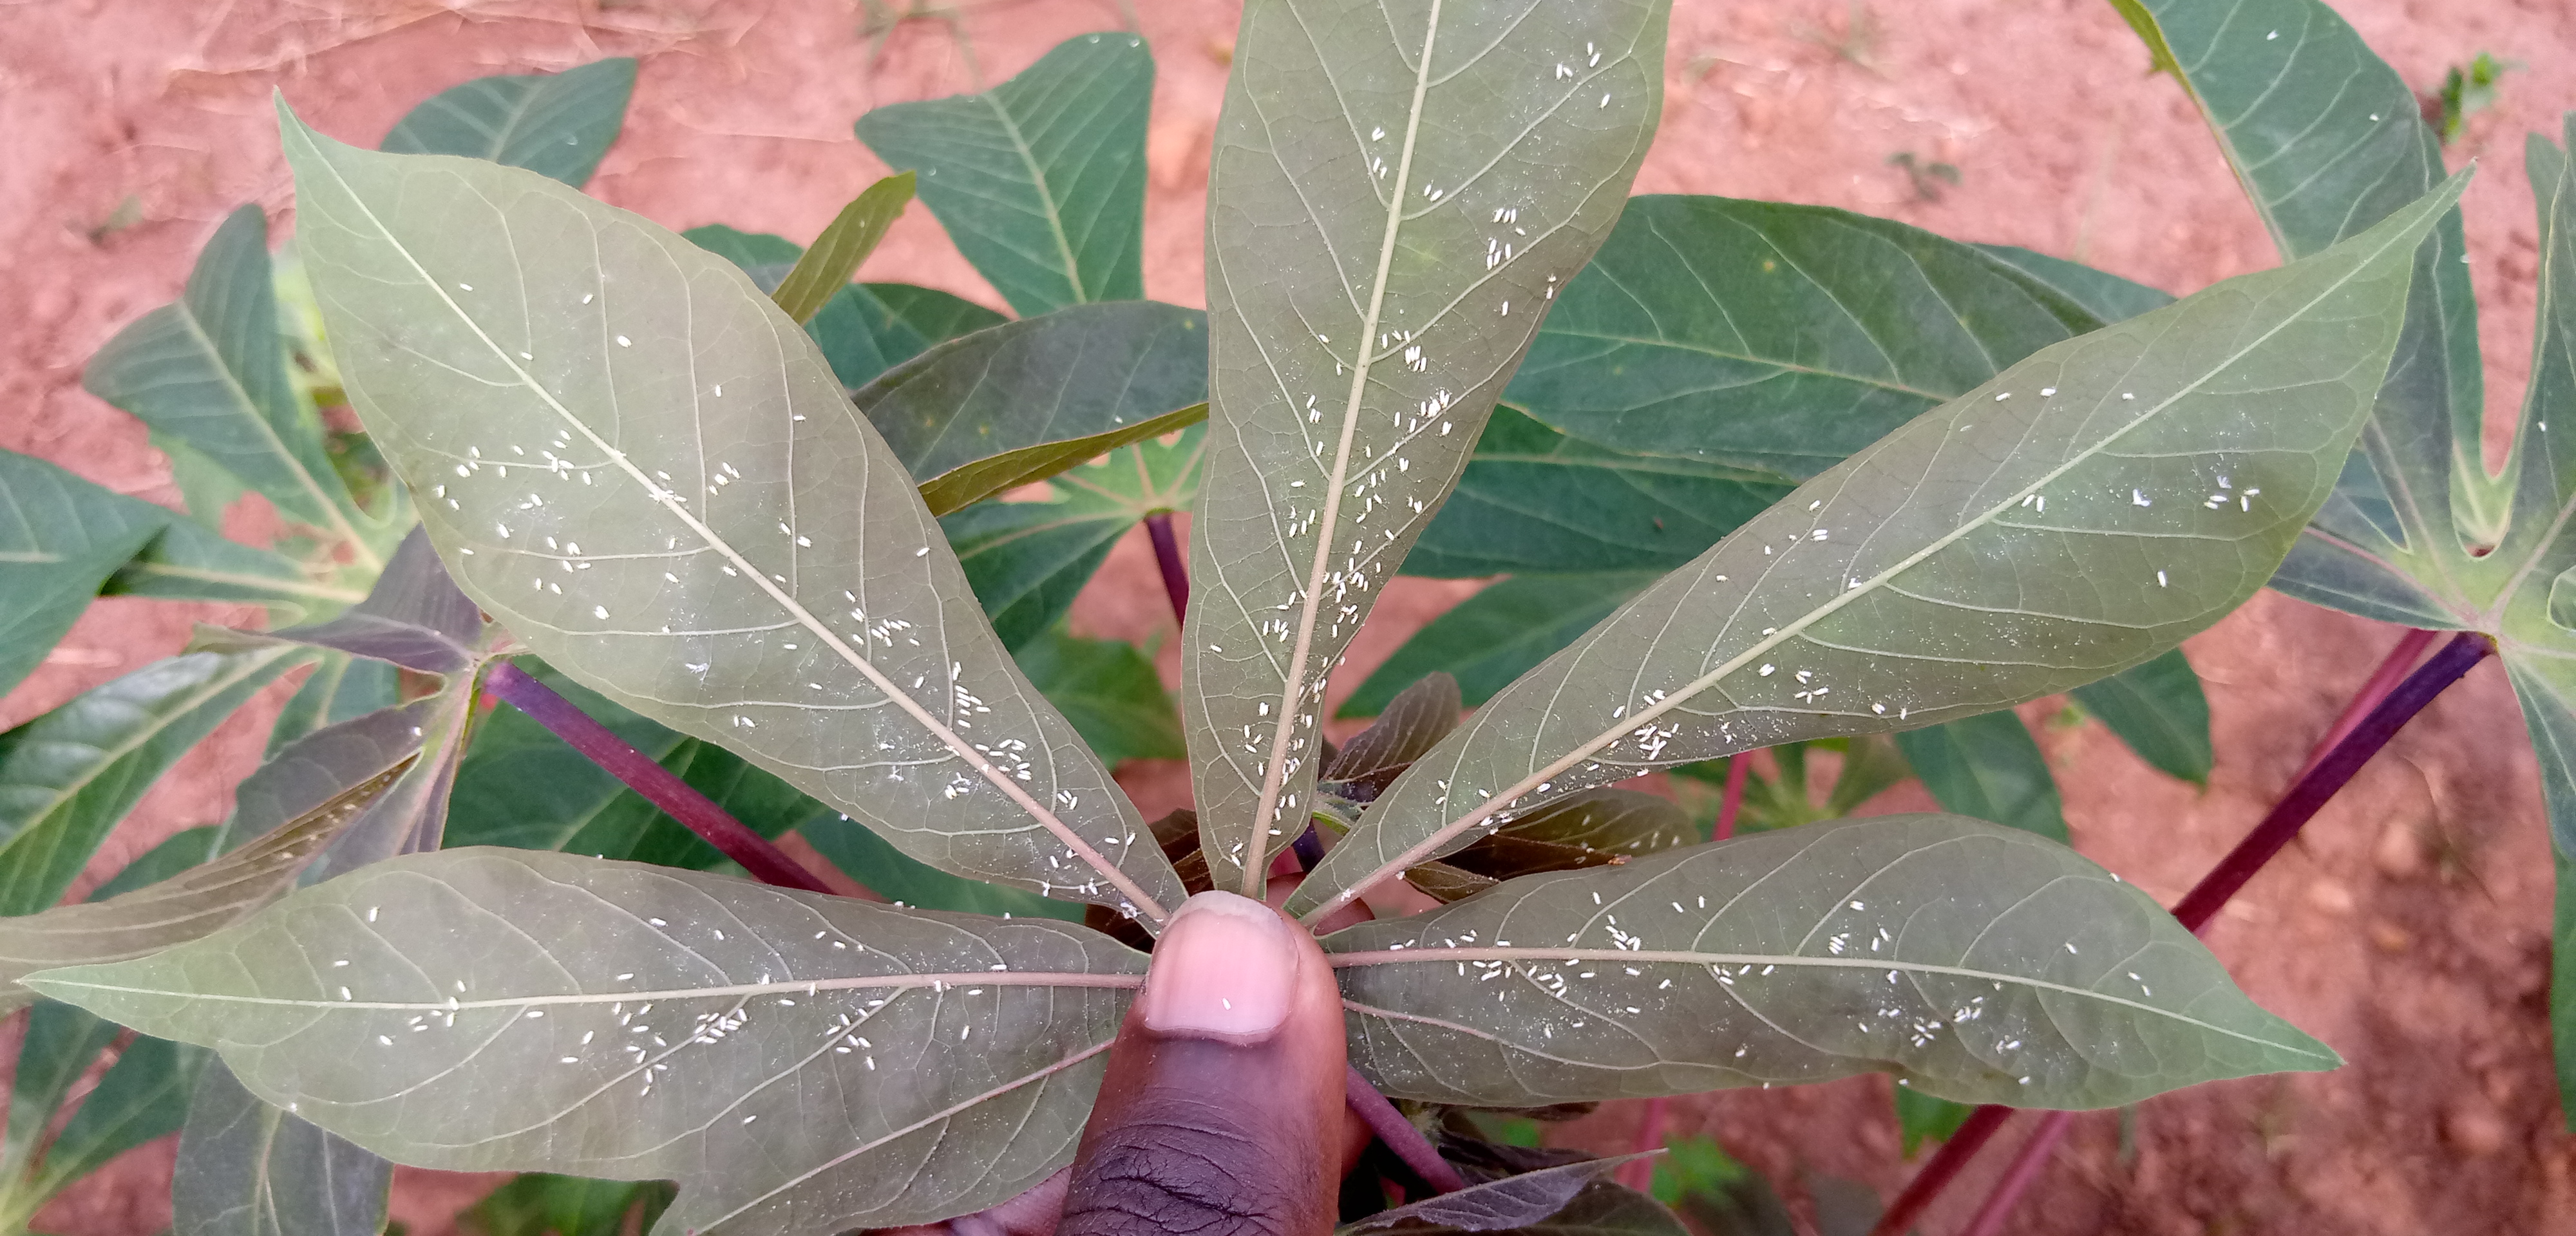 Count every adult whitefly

331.